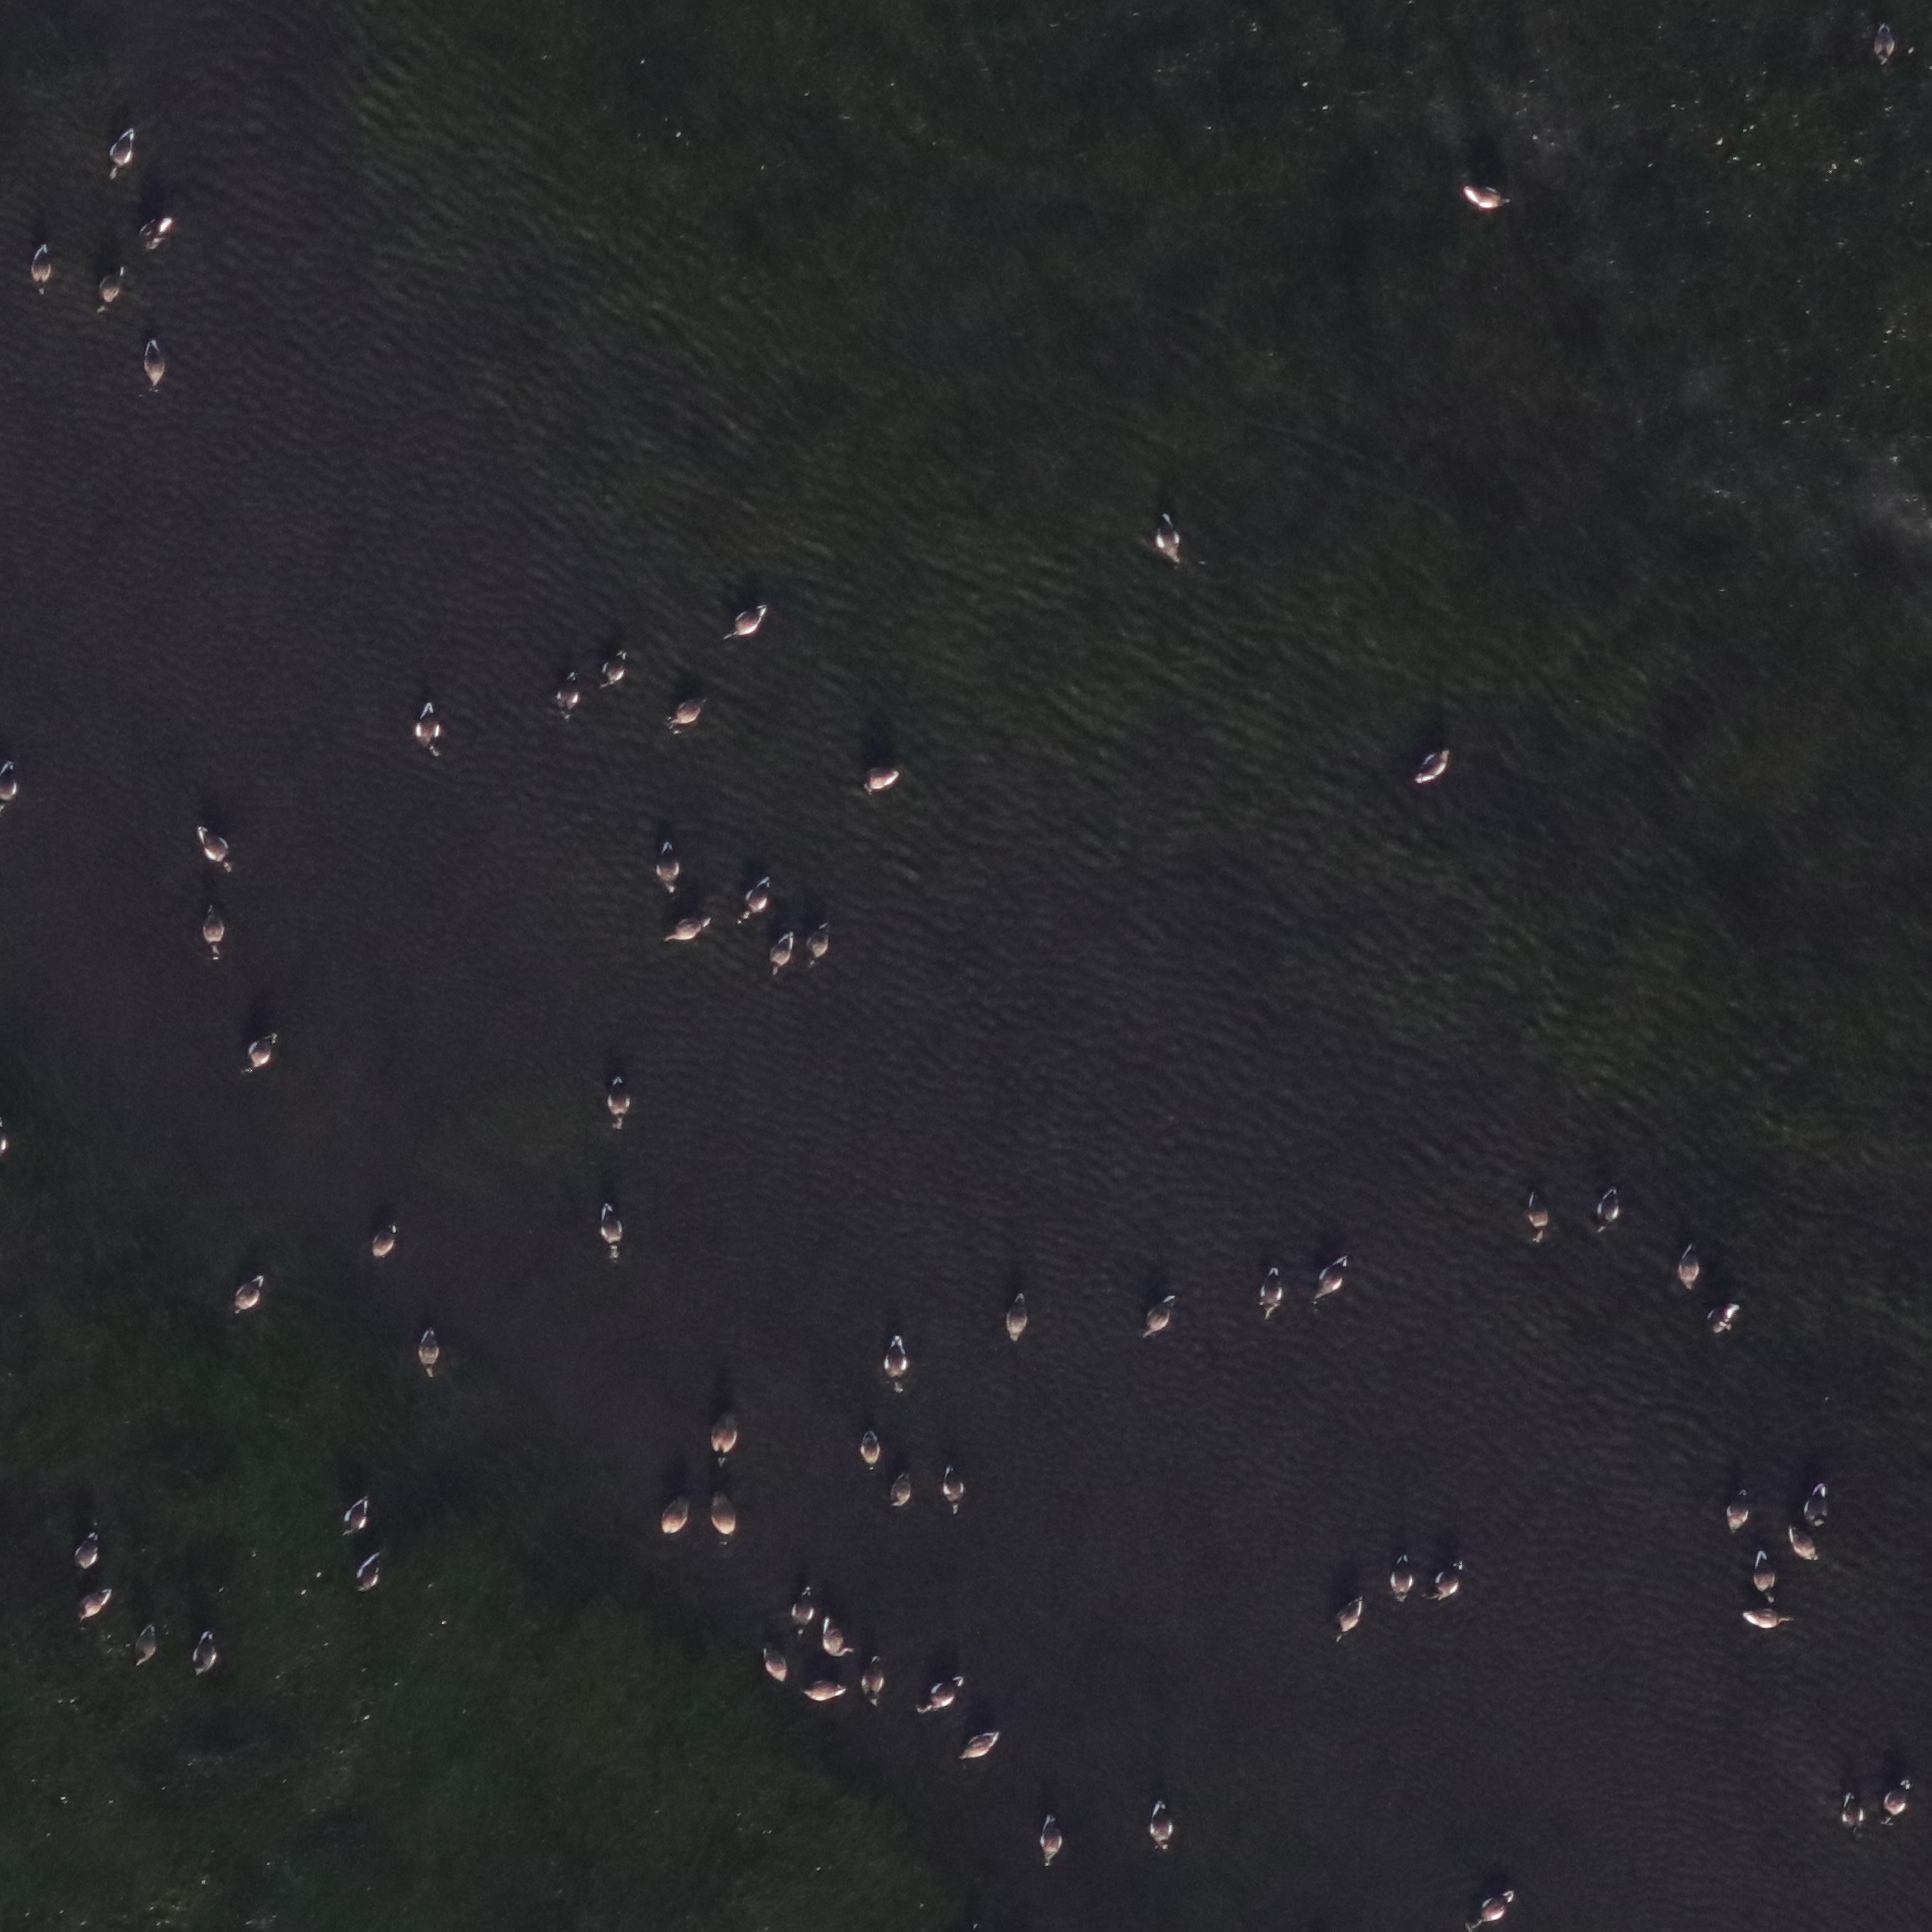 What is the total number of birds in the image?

70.